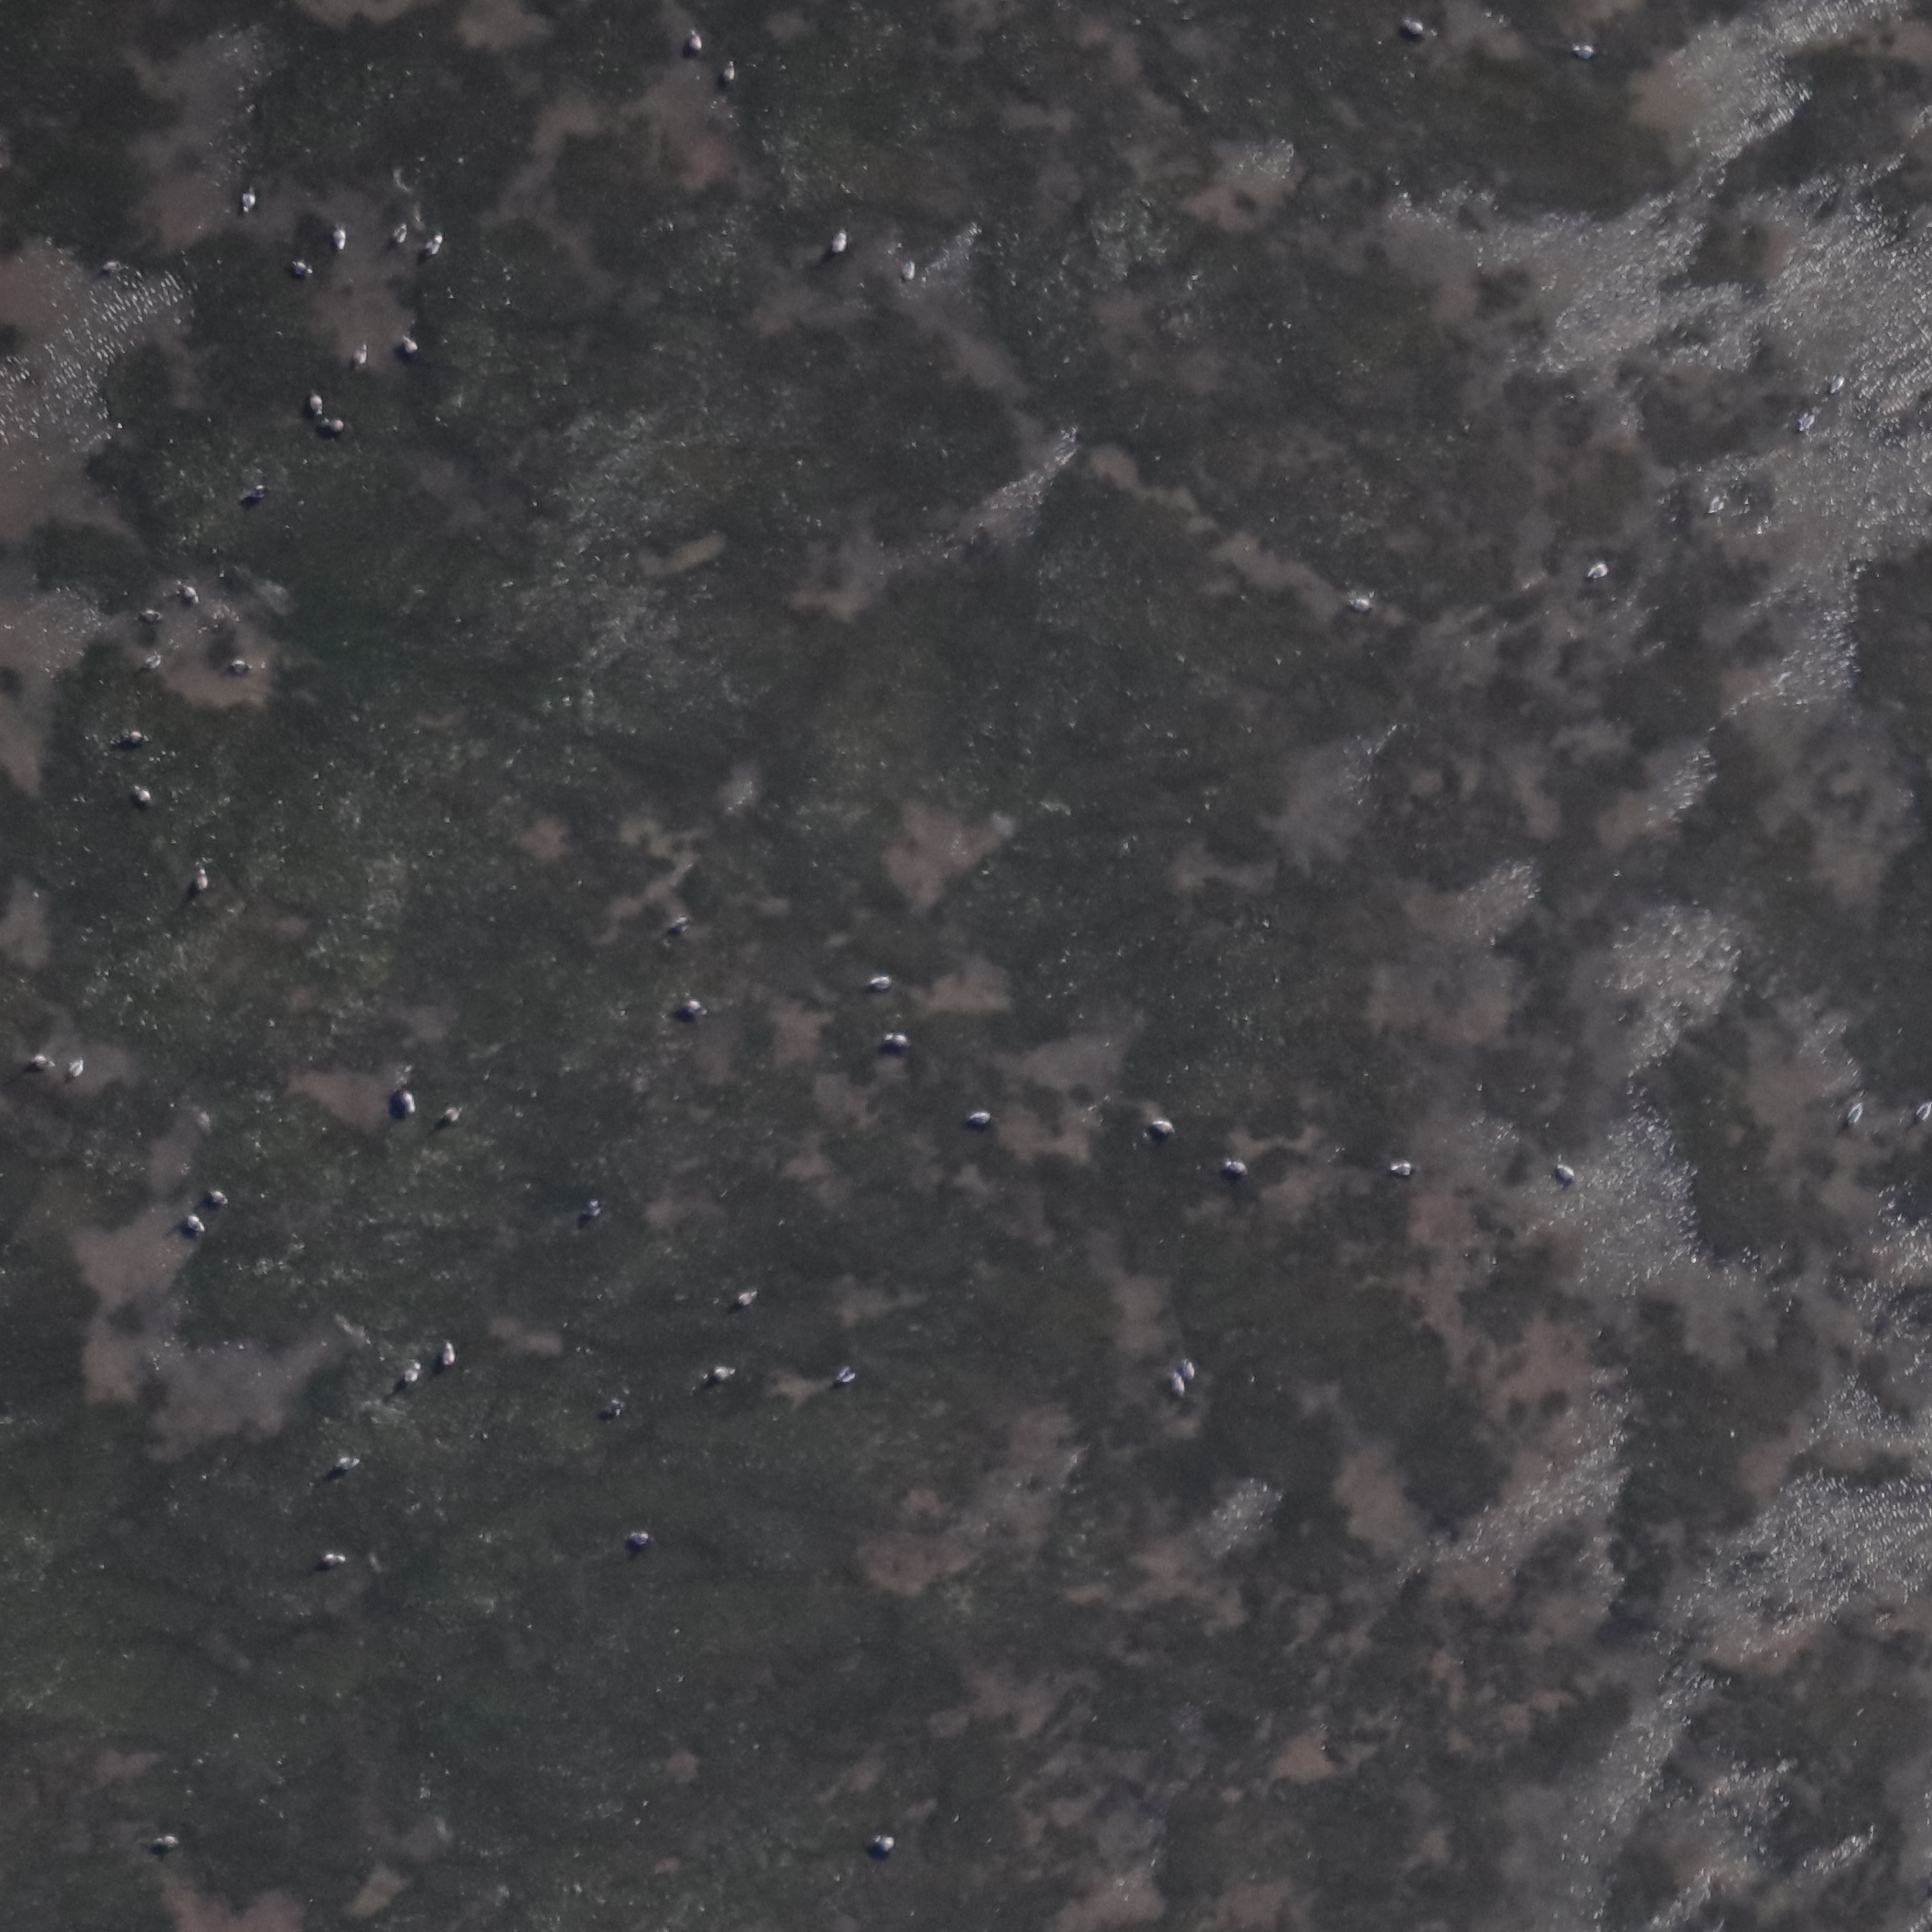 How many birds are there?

60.